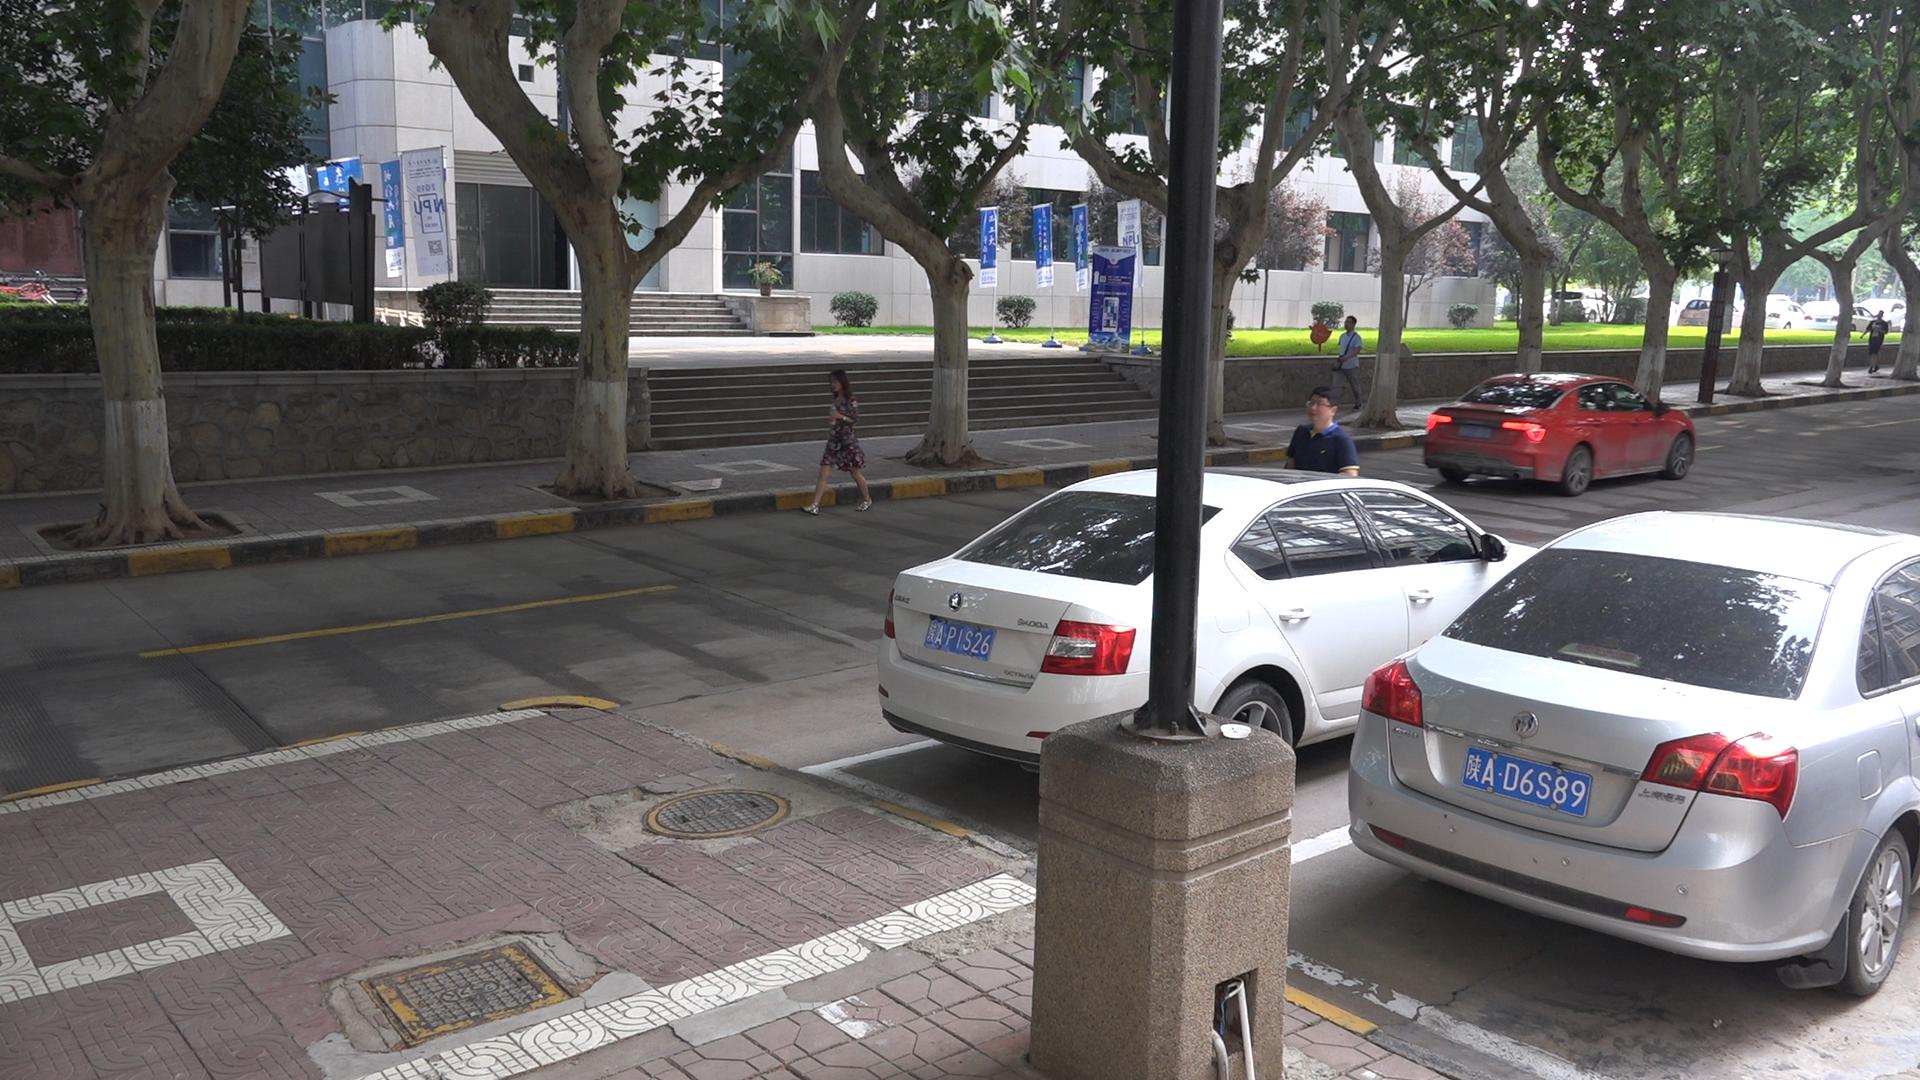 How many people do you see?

4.